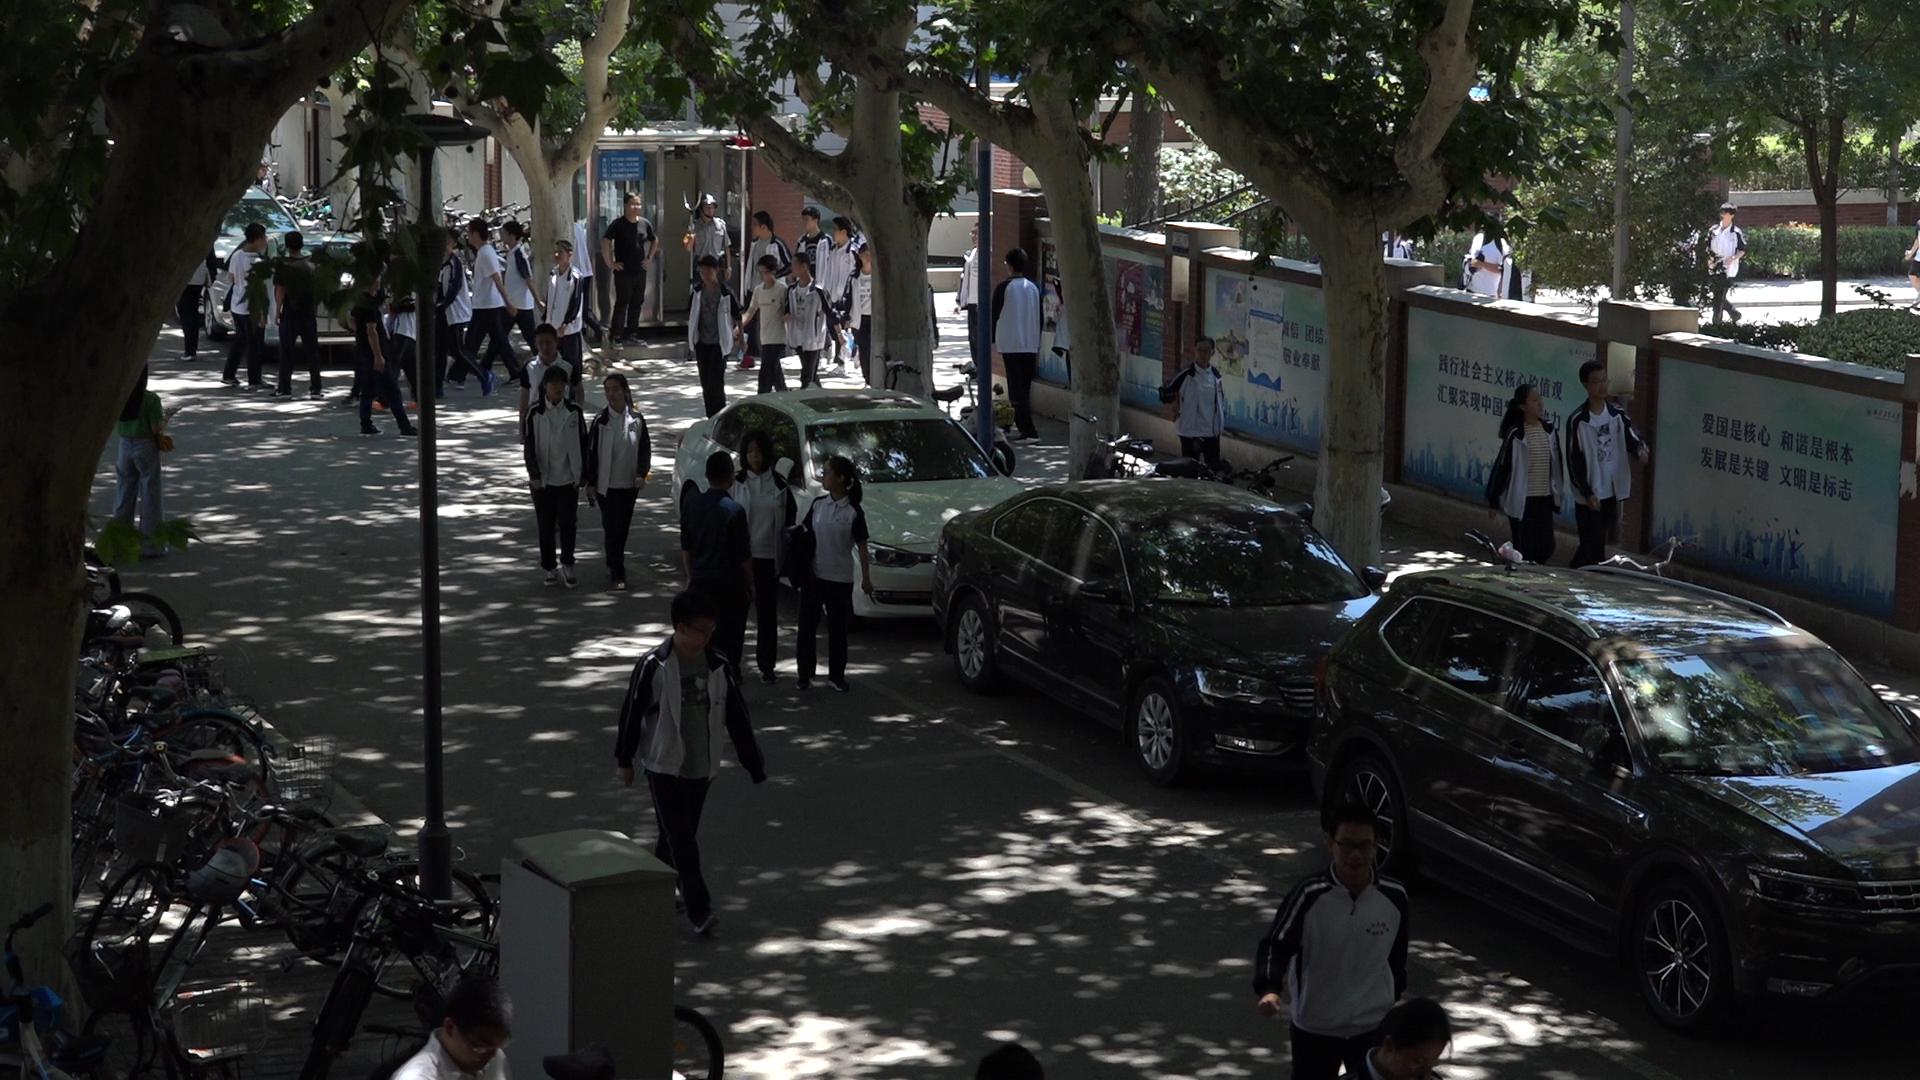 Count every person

35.